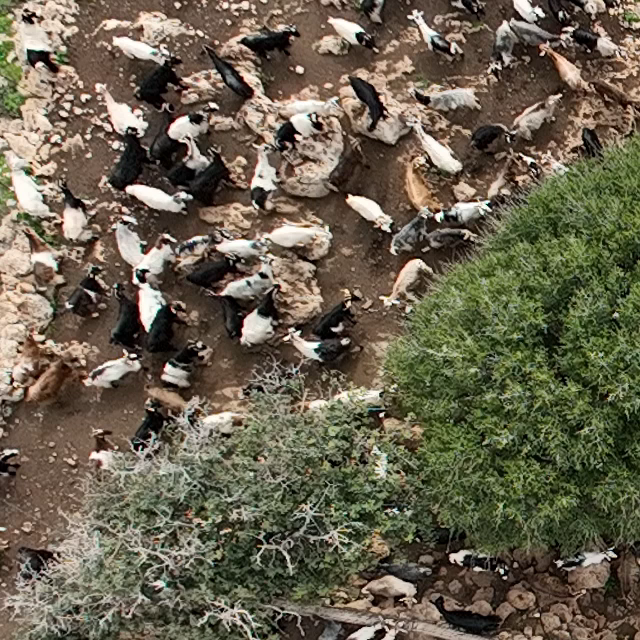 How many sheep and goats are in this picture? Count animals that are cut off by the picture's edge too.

75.